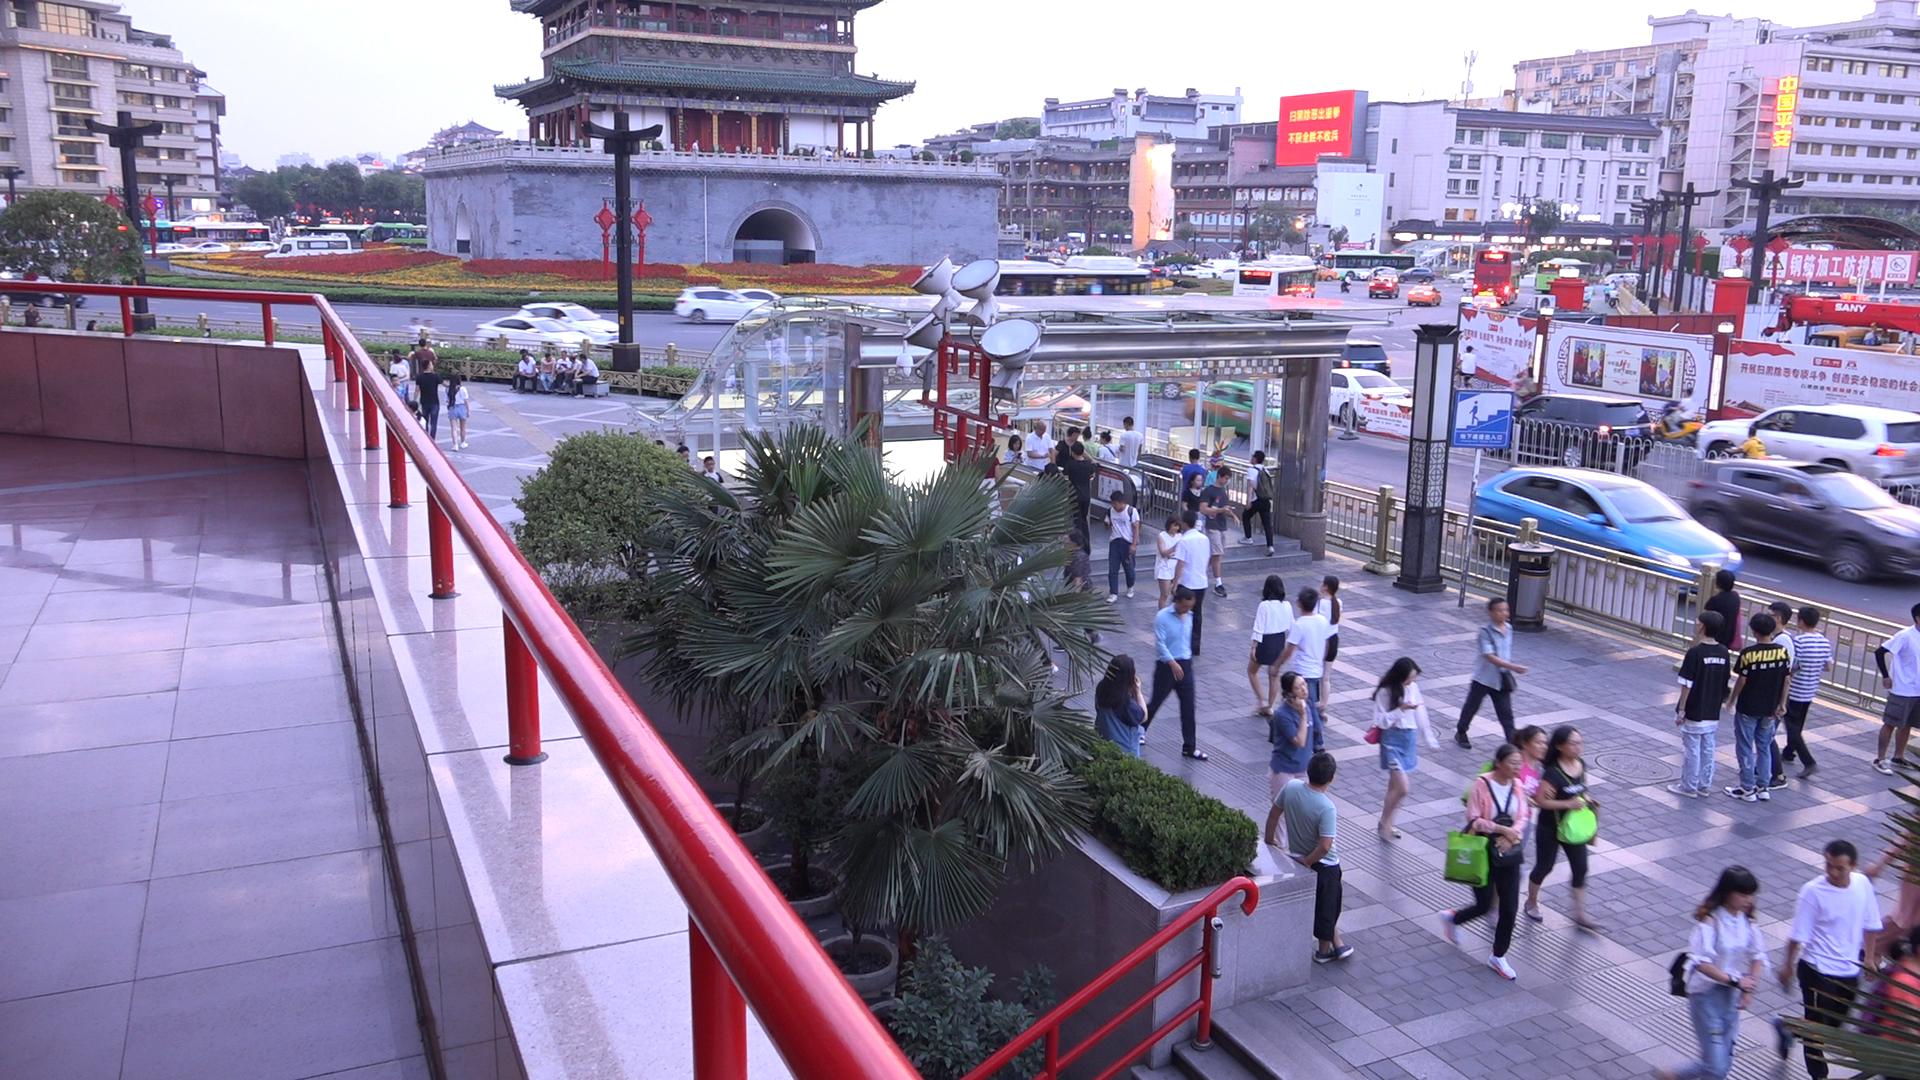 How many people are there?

85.